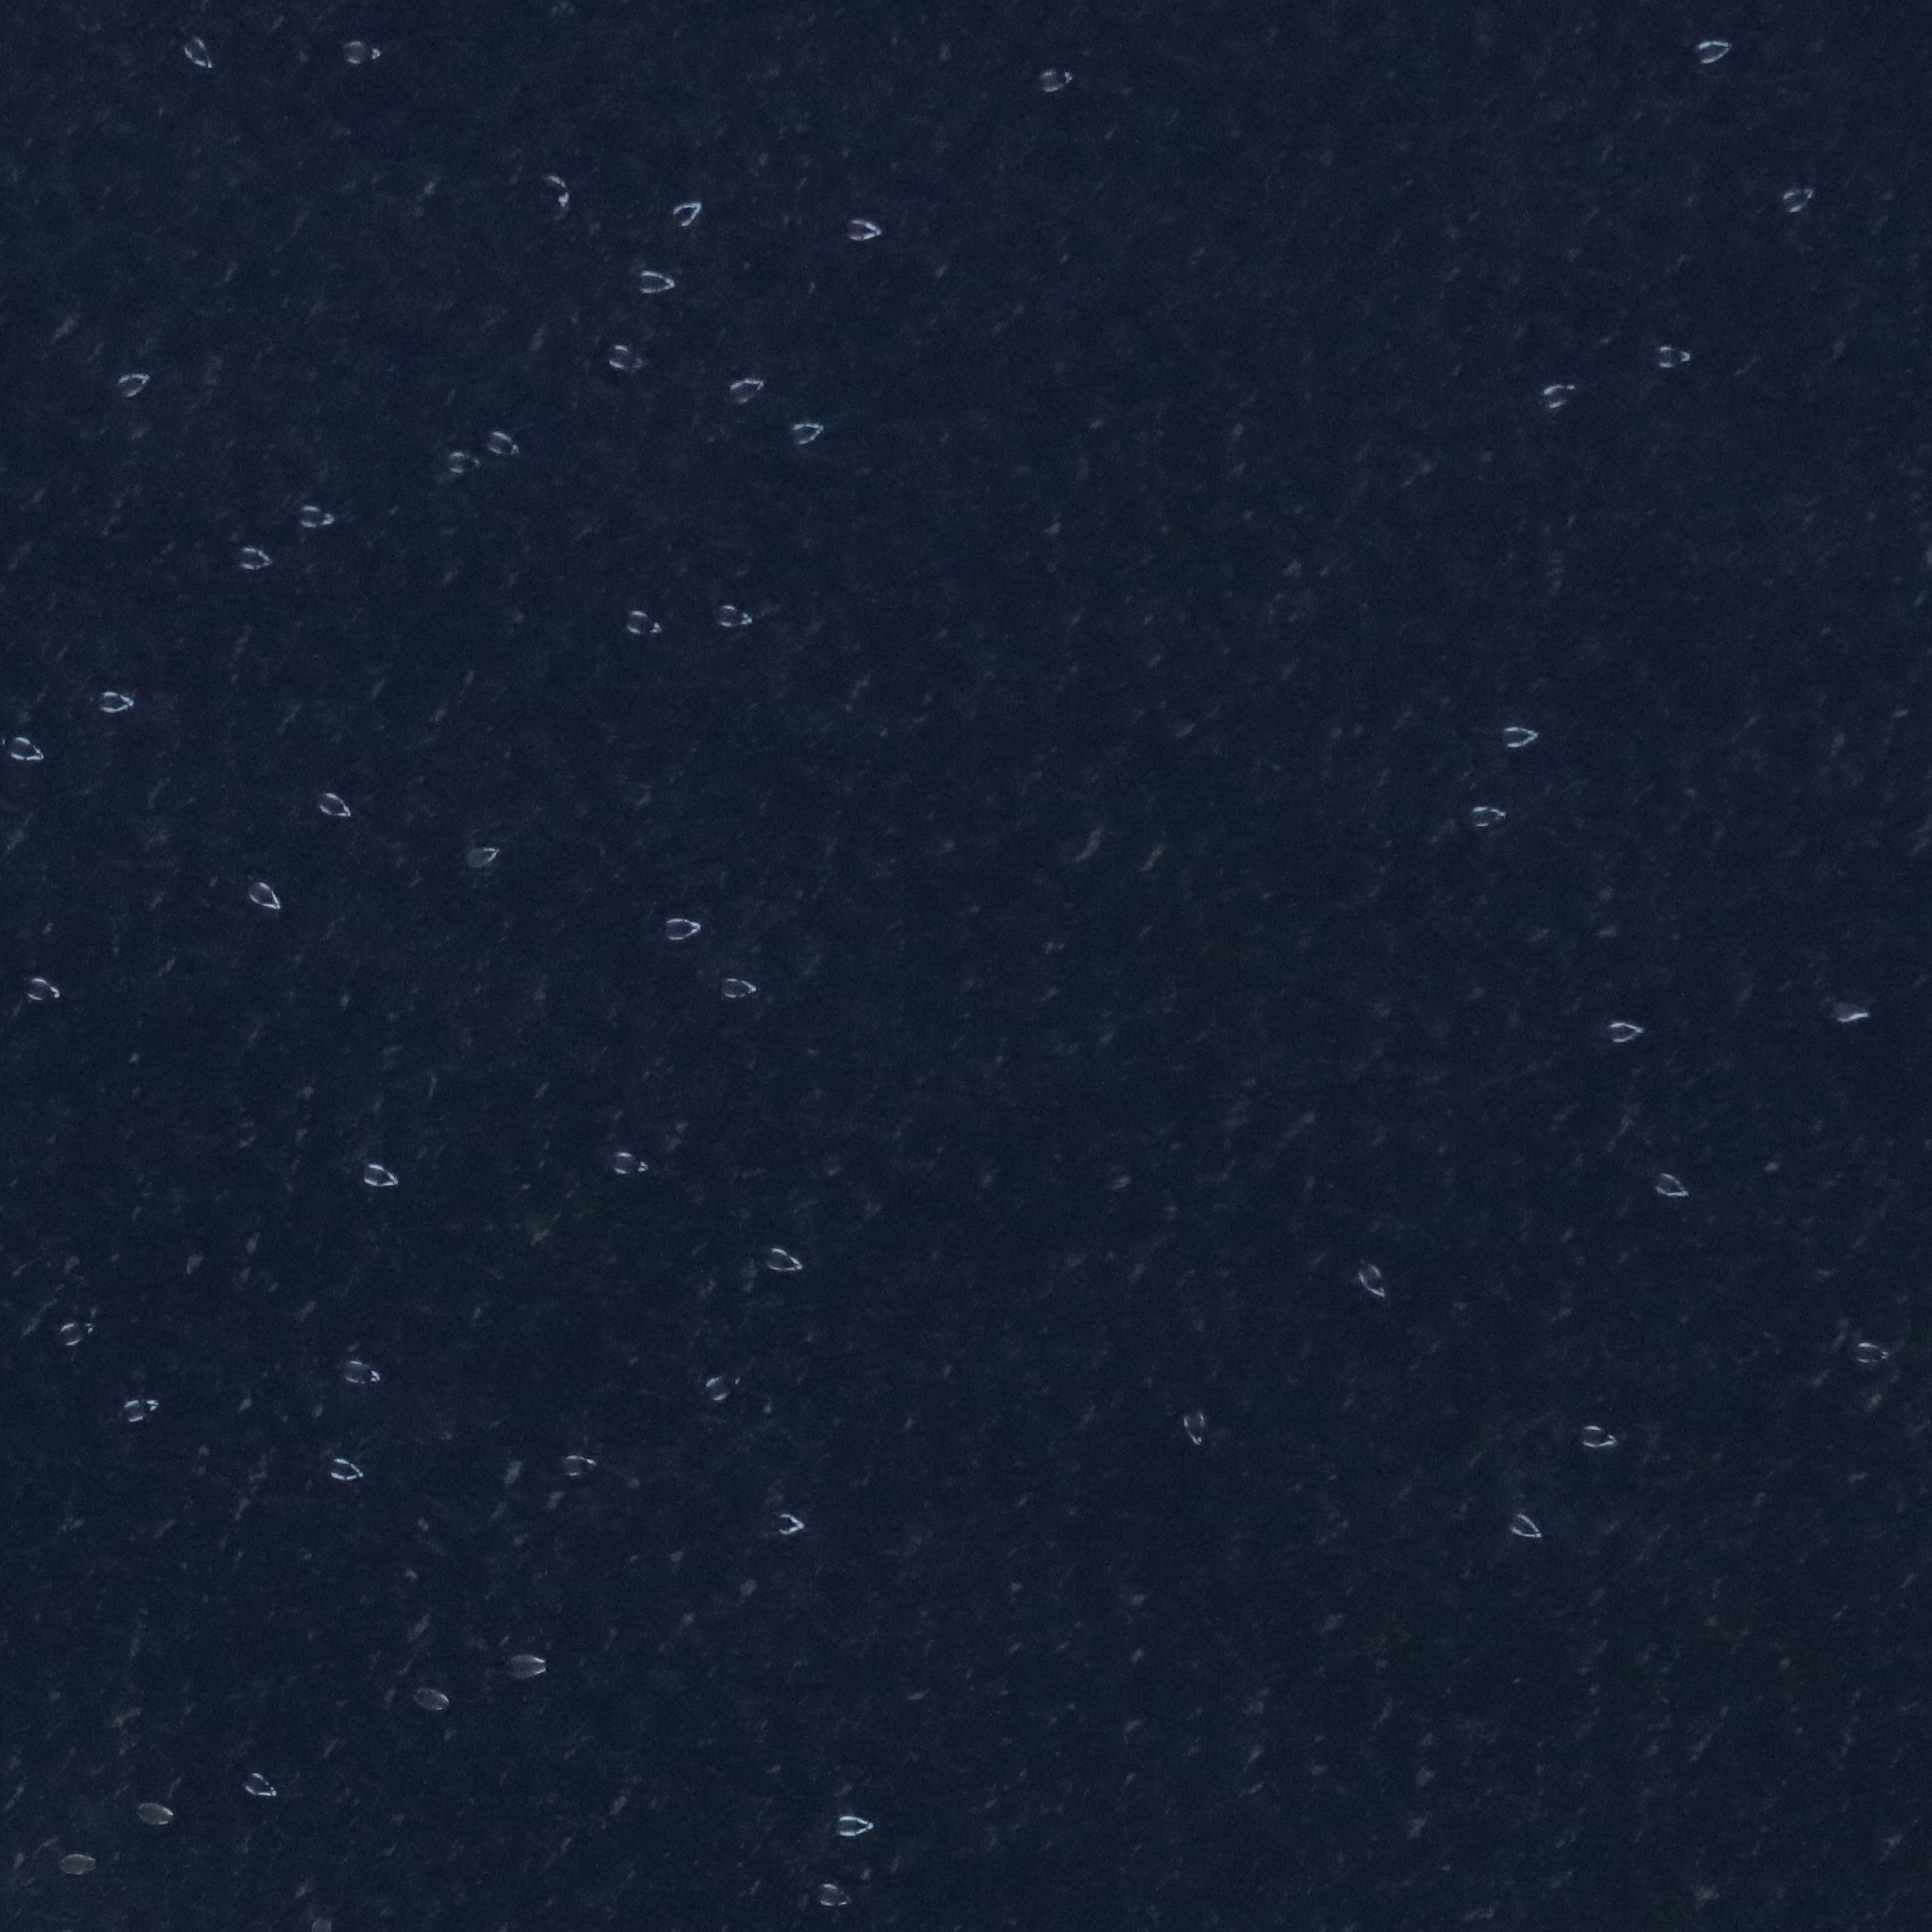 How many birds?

56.